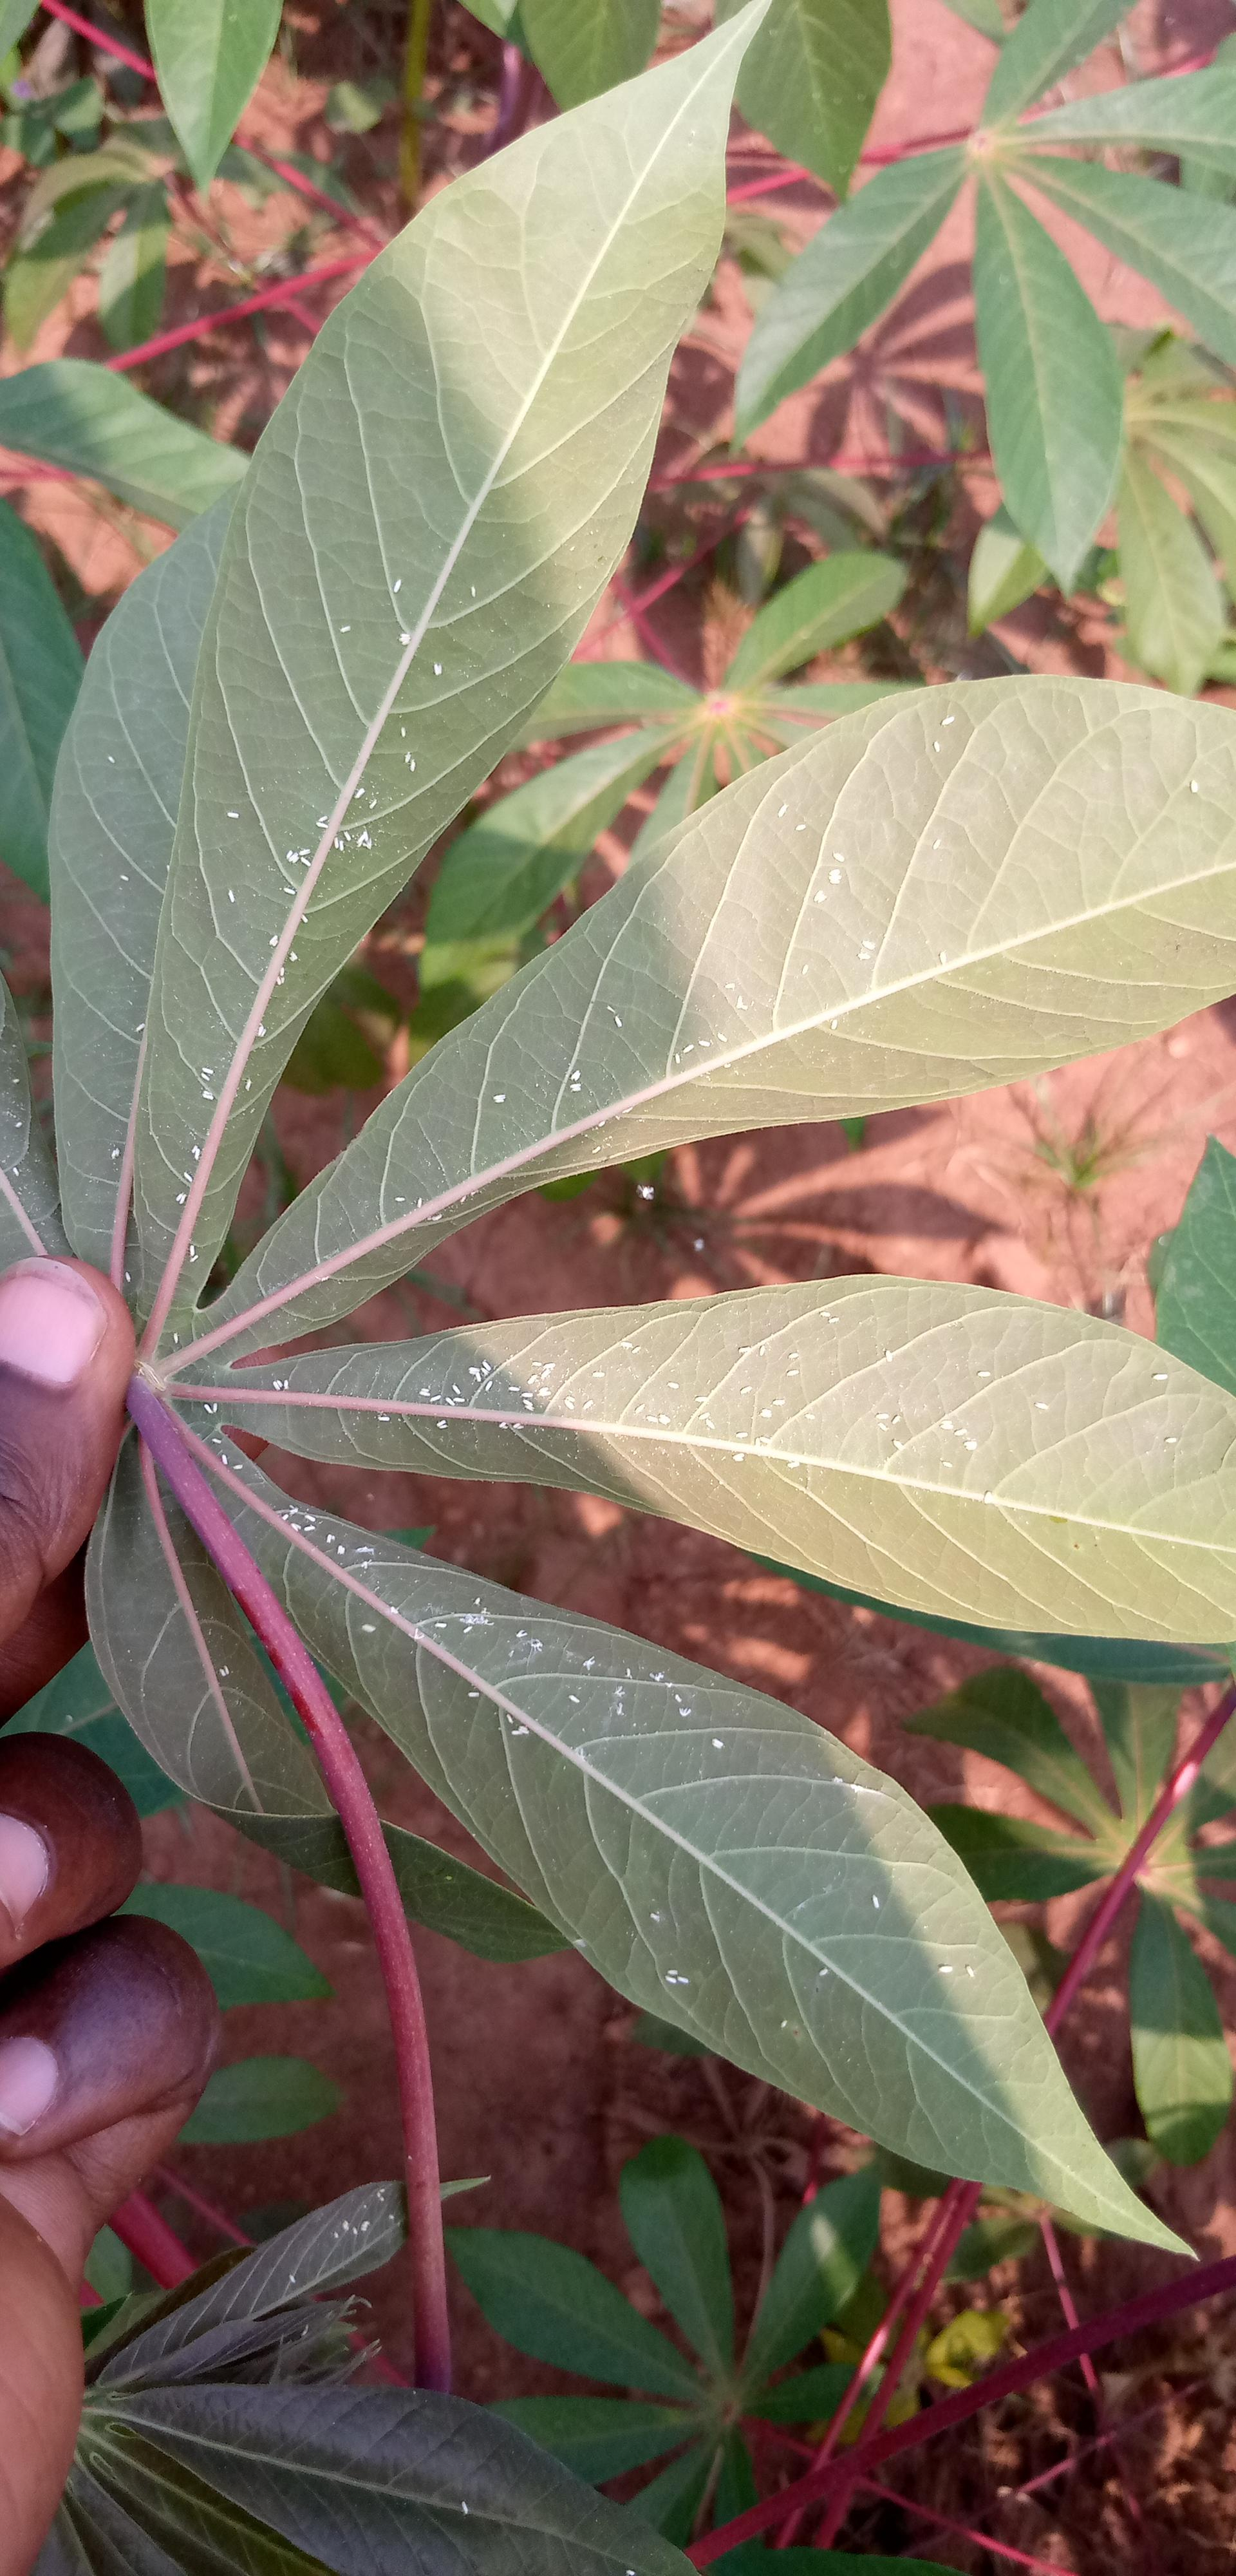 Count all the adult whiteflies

227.